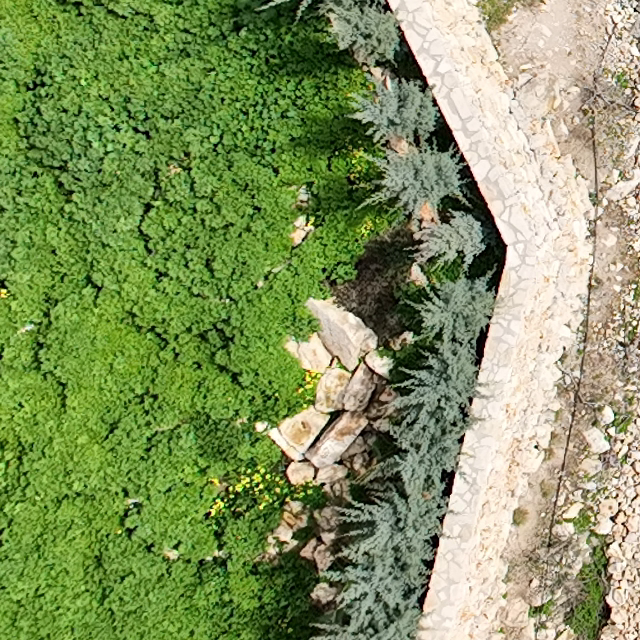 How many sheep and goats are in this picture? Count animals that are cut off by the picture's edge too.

0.